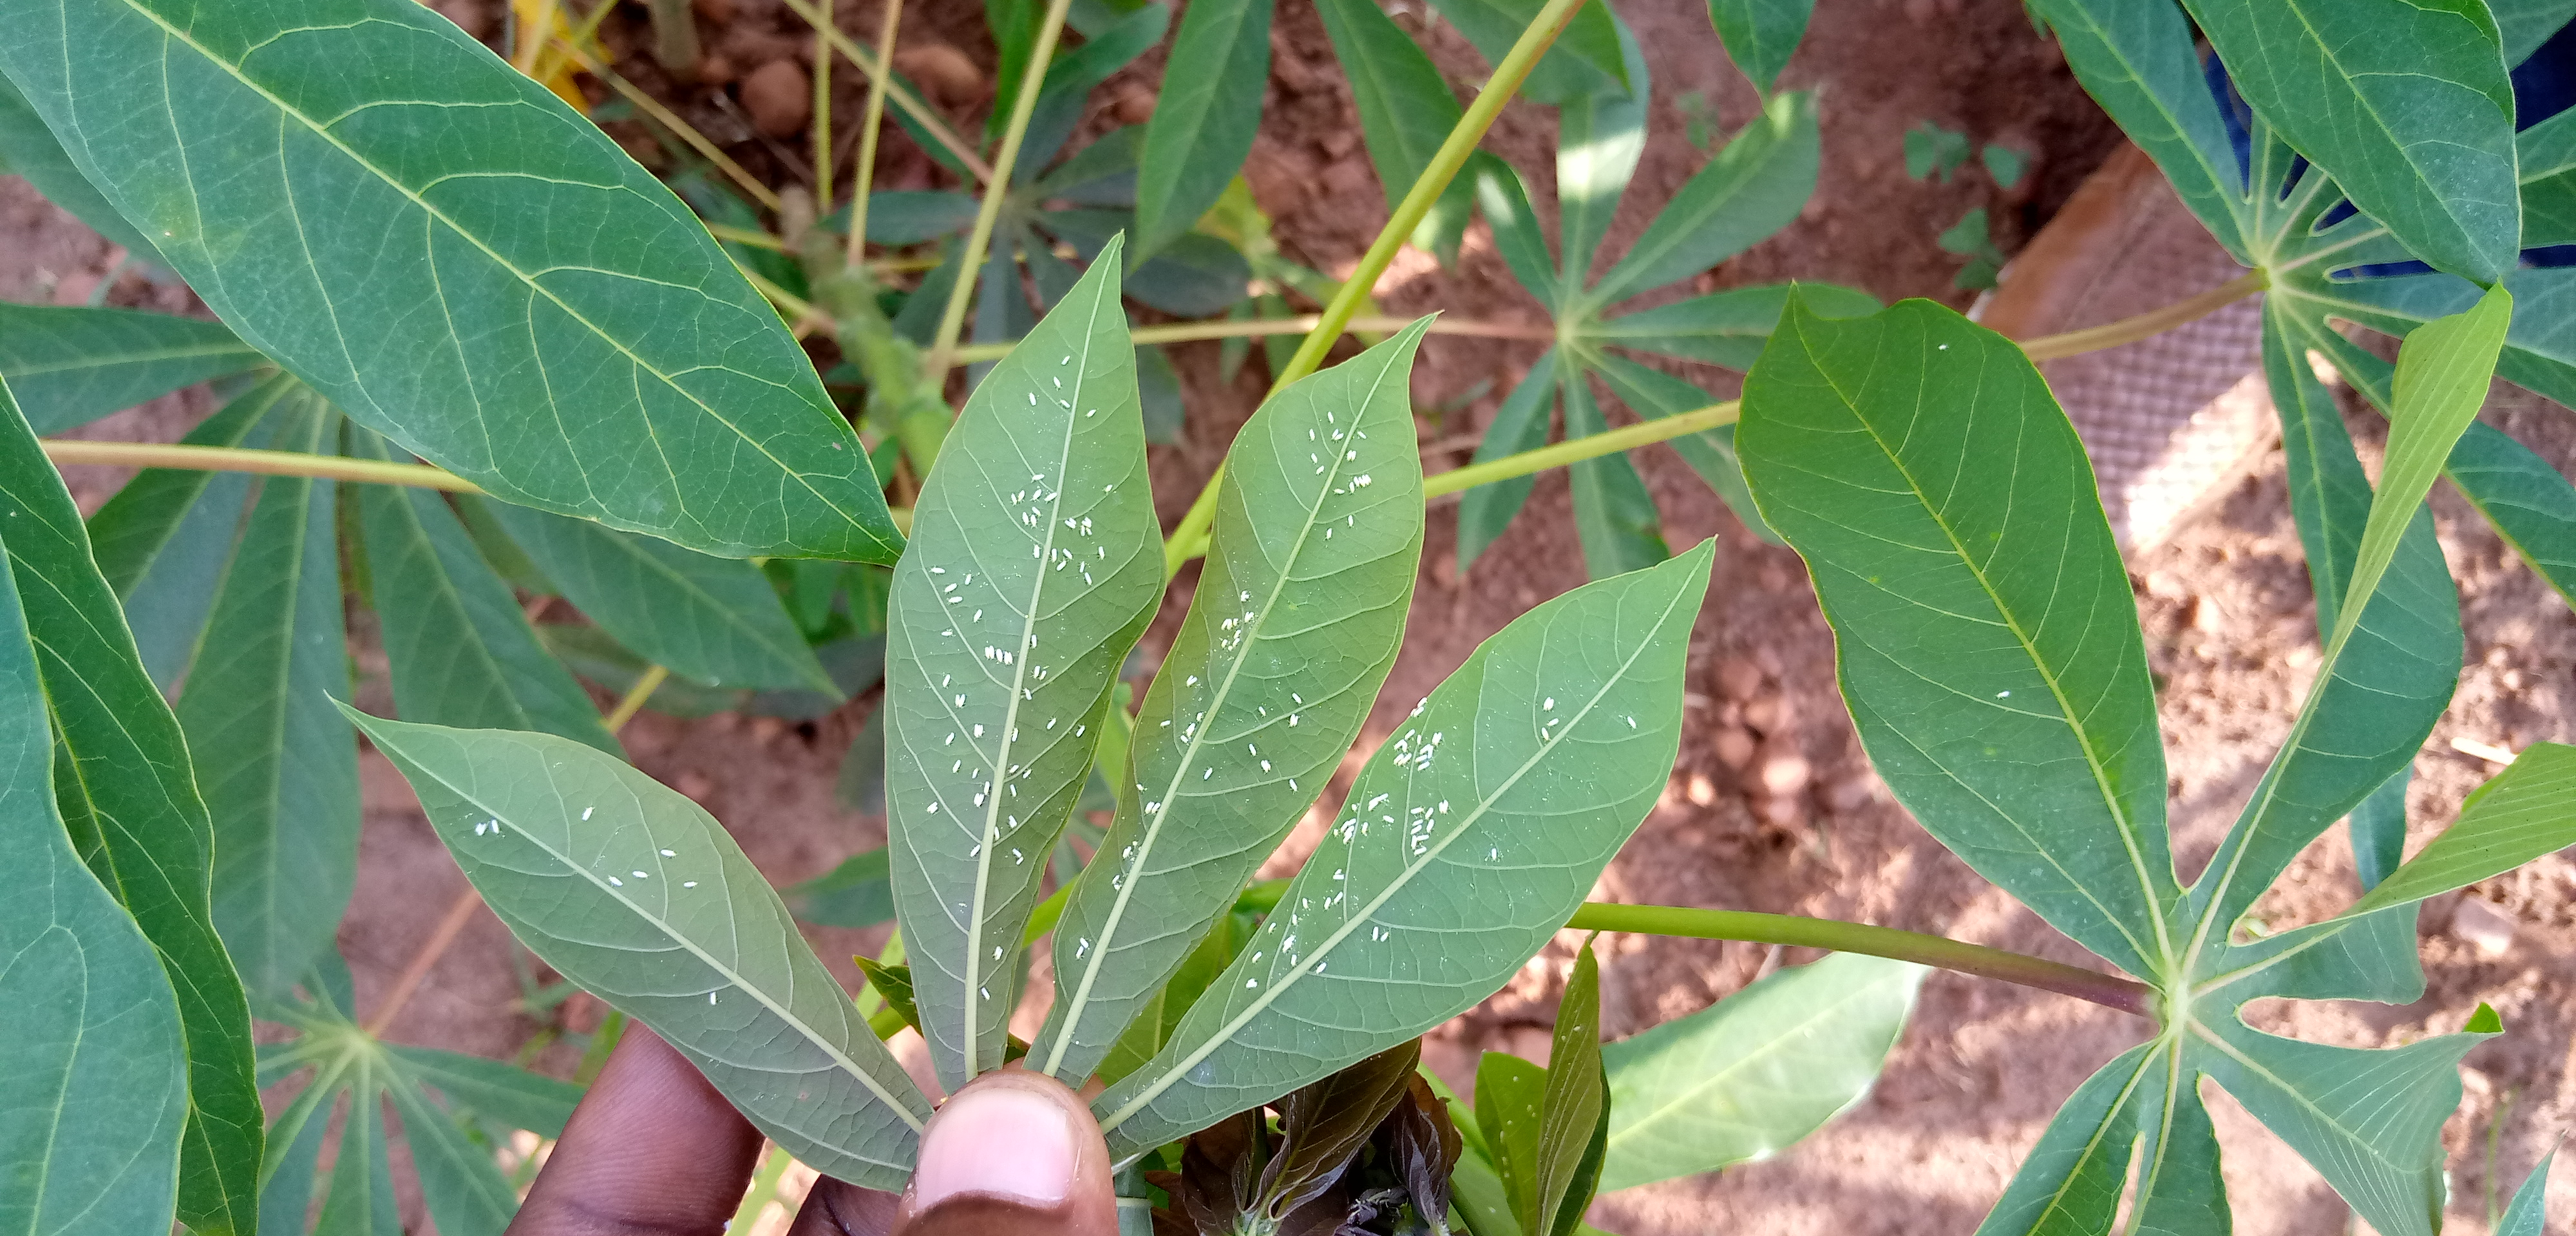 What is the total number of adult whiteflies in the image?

186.